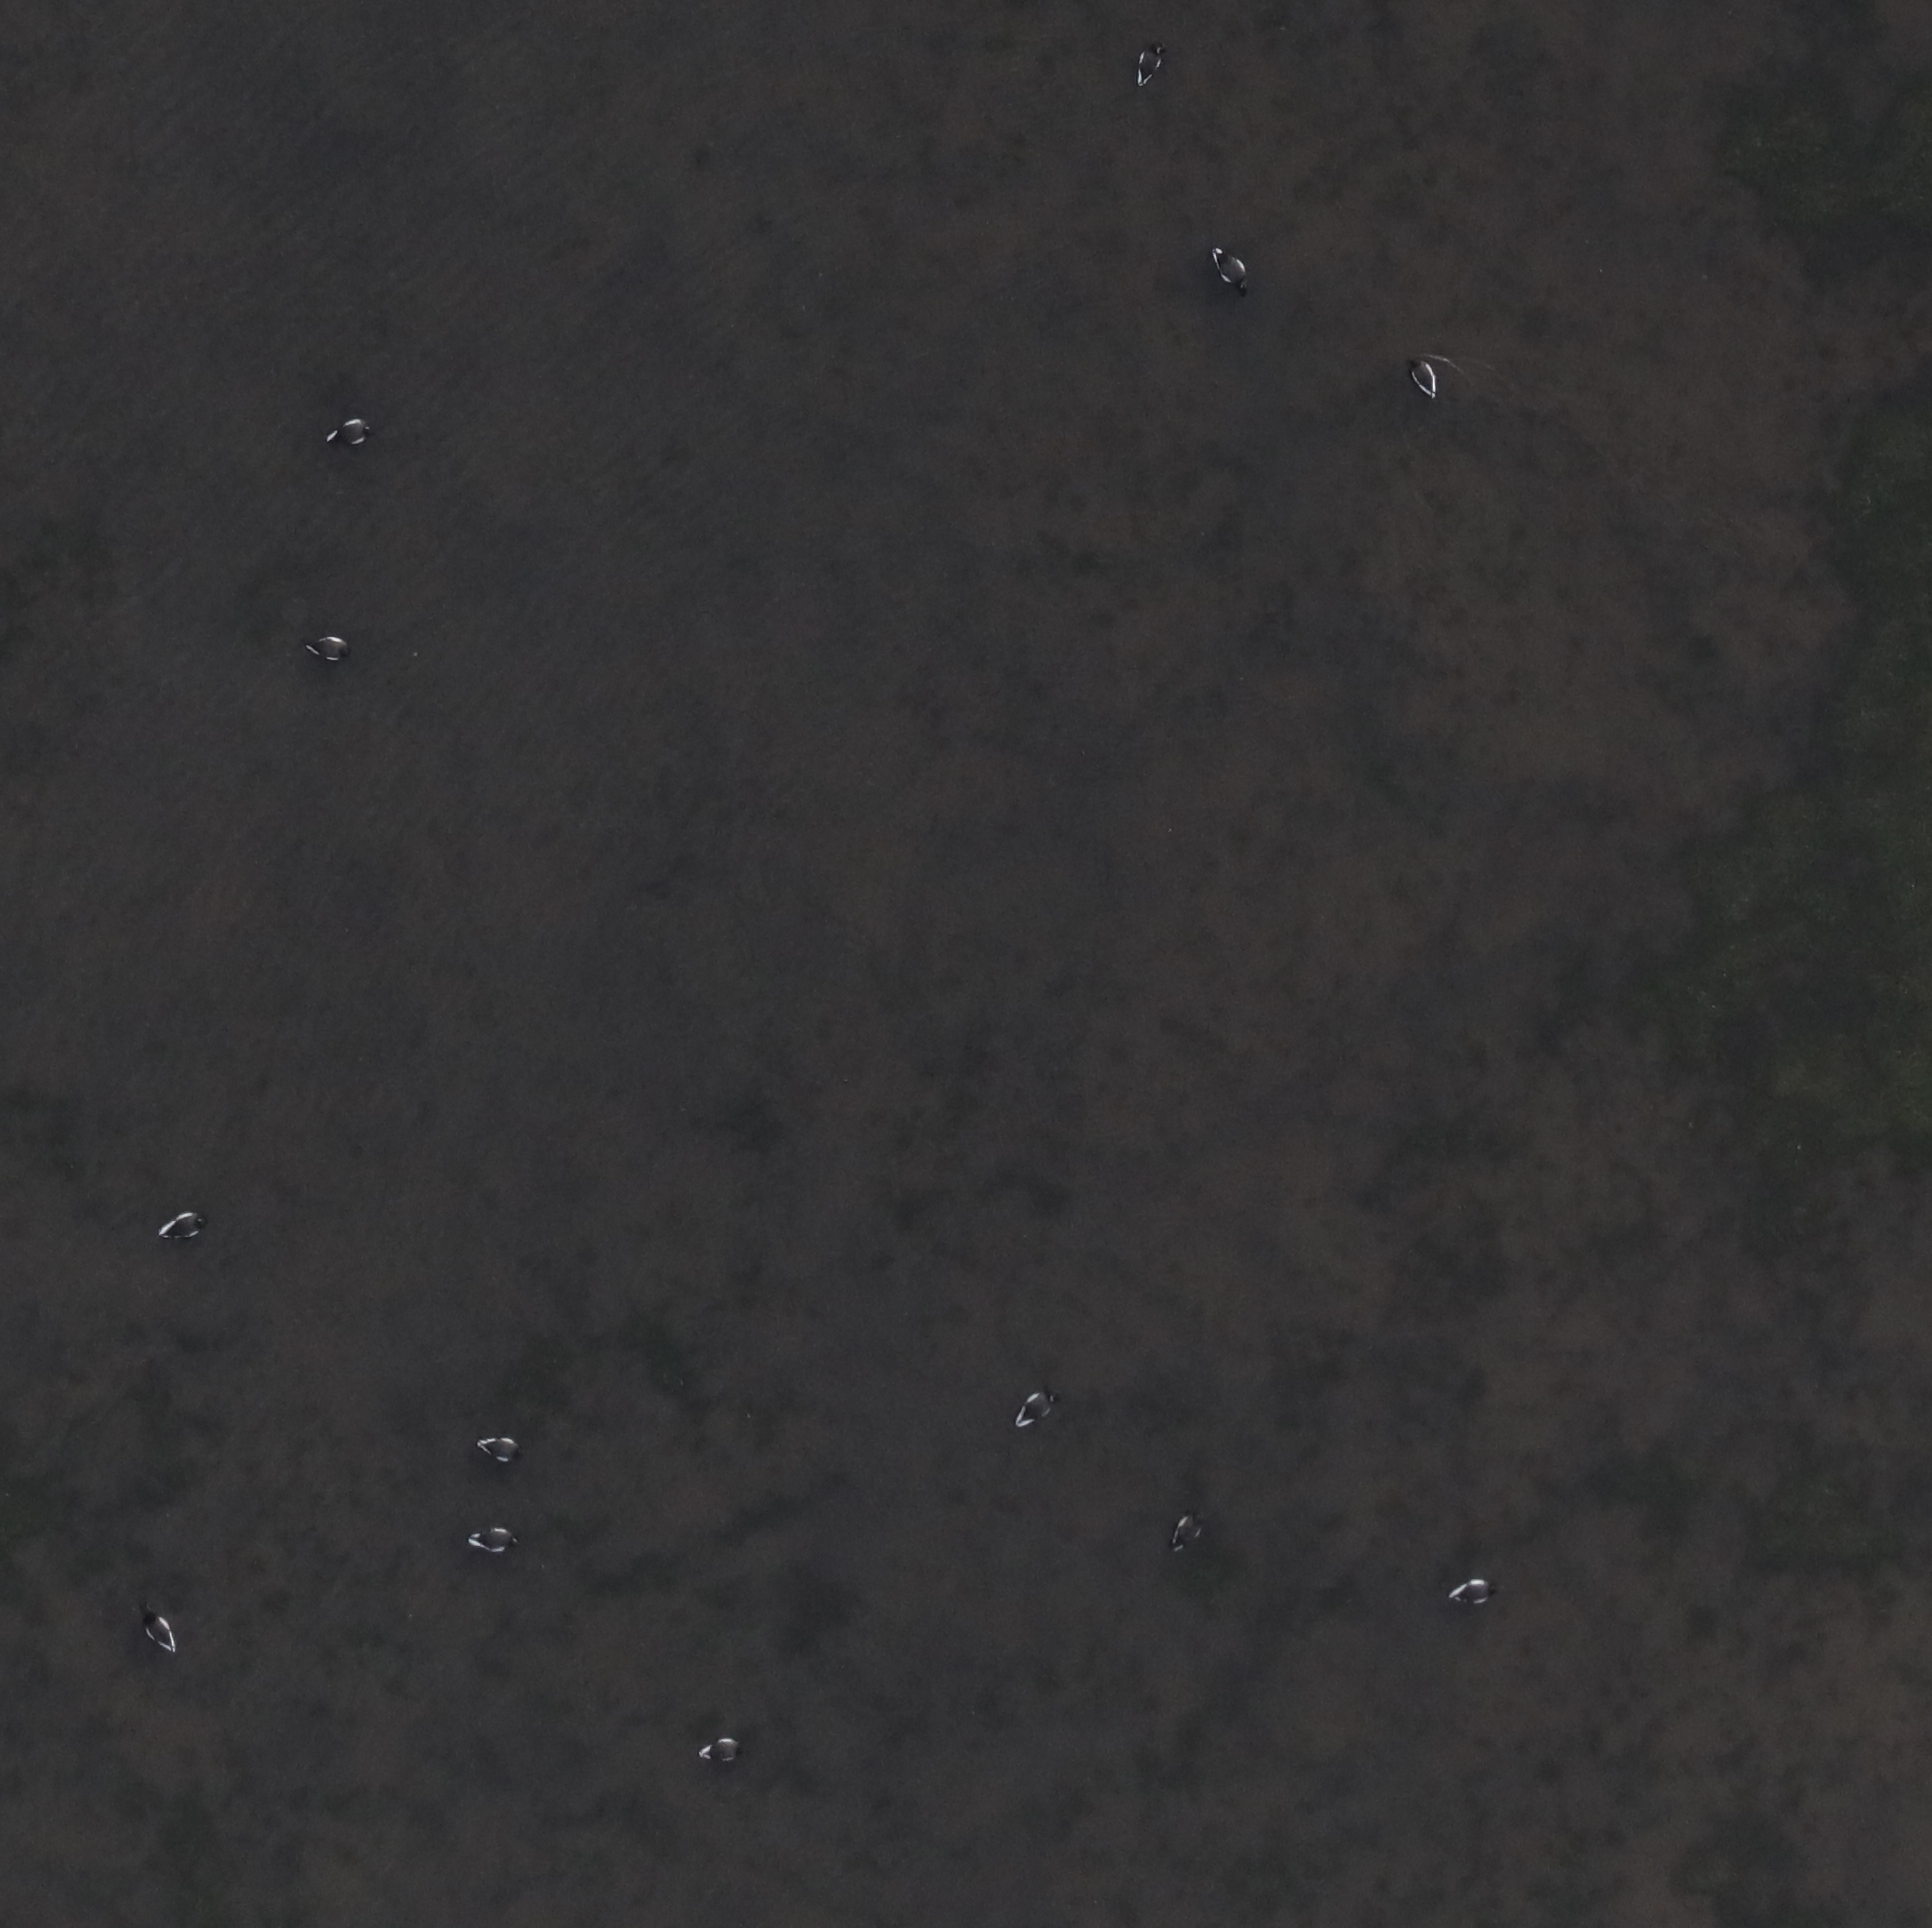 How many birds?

13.